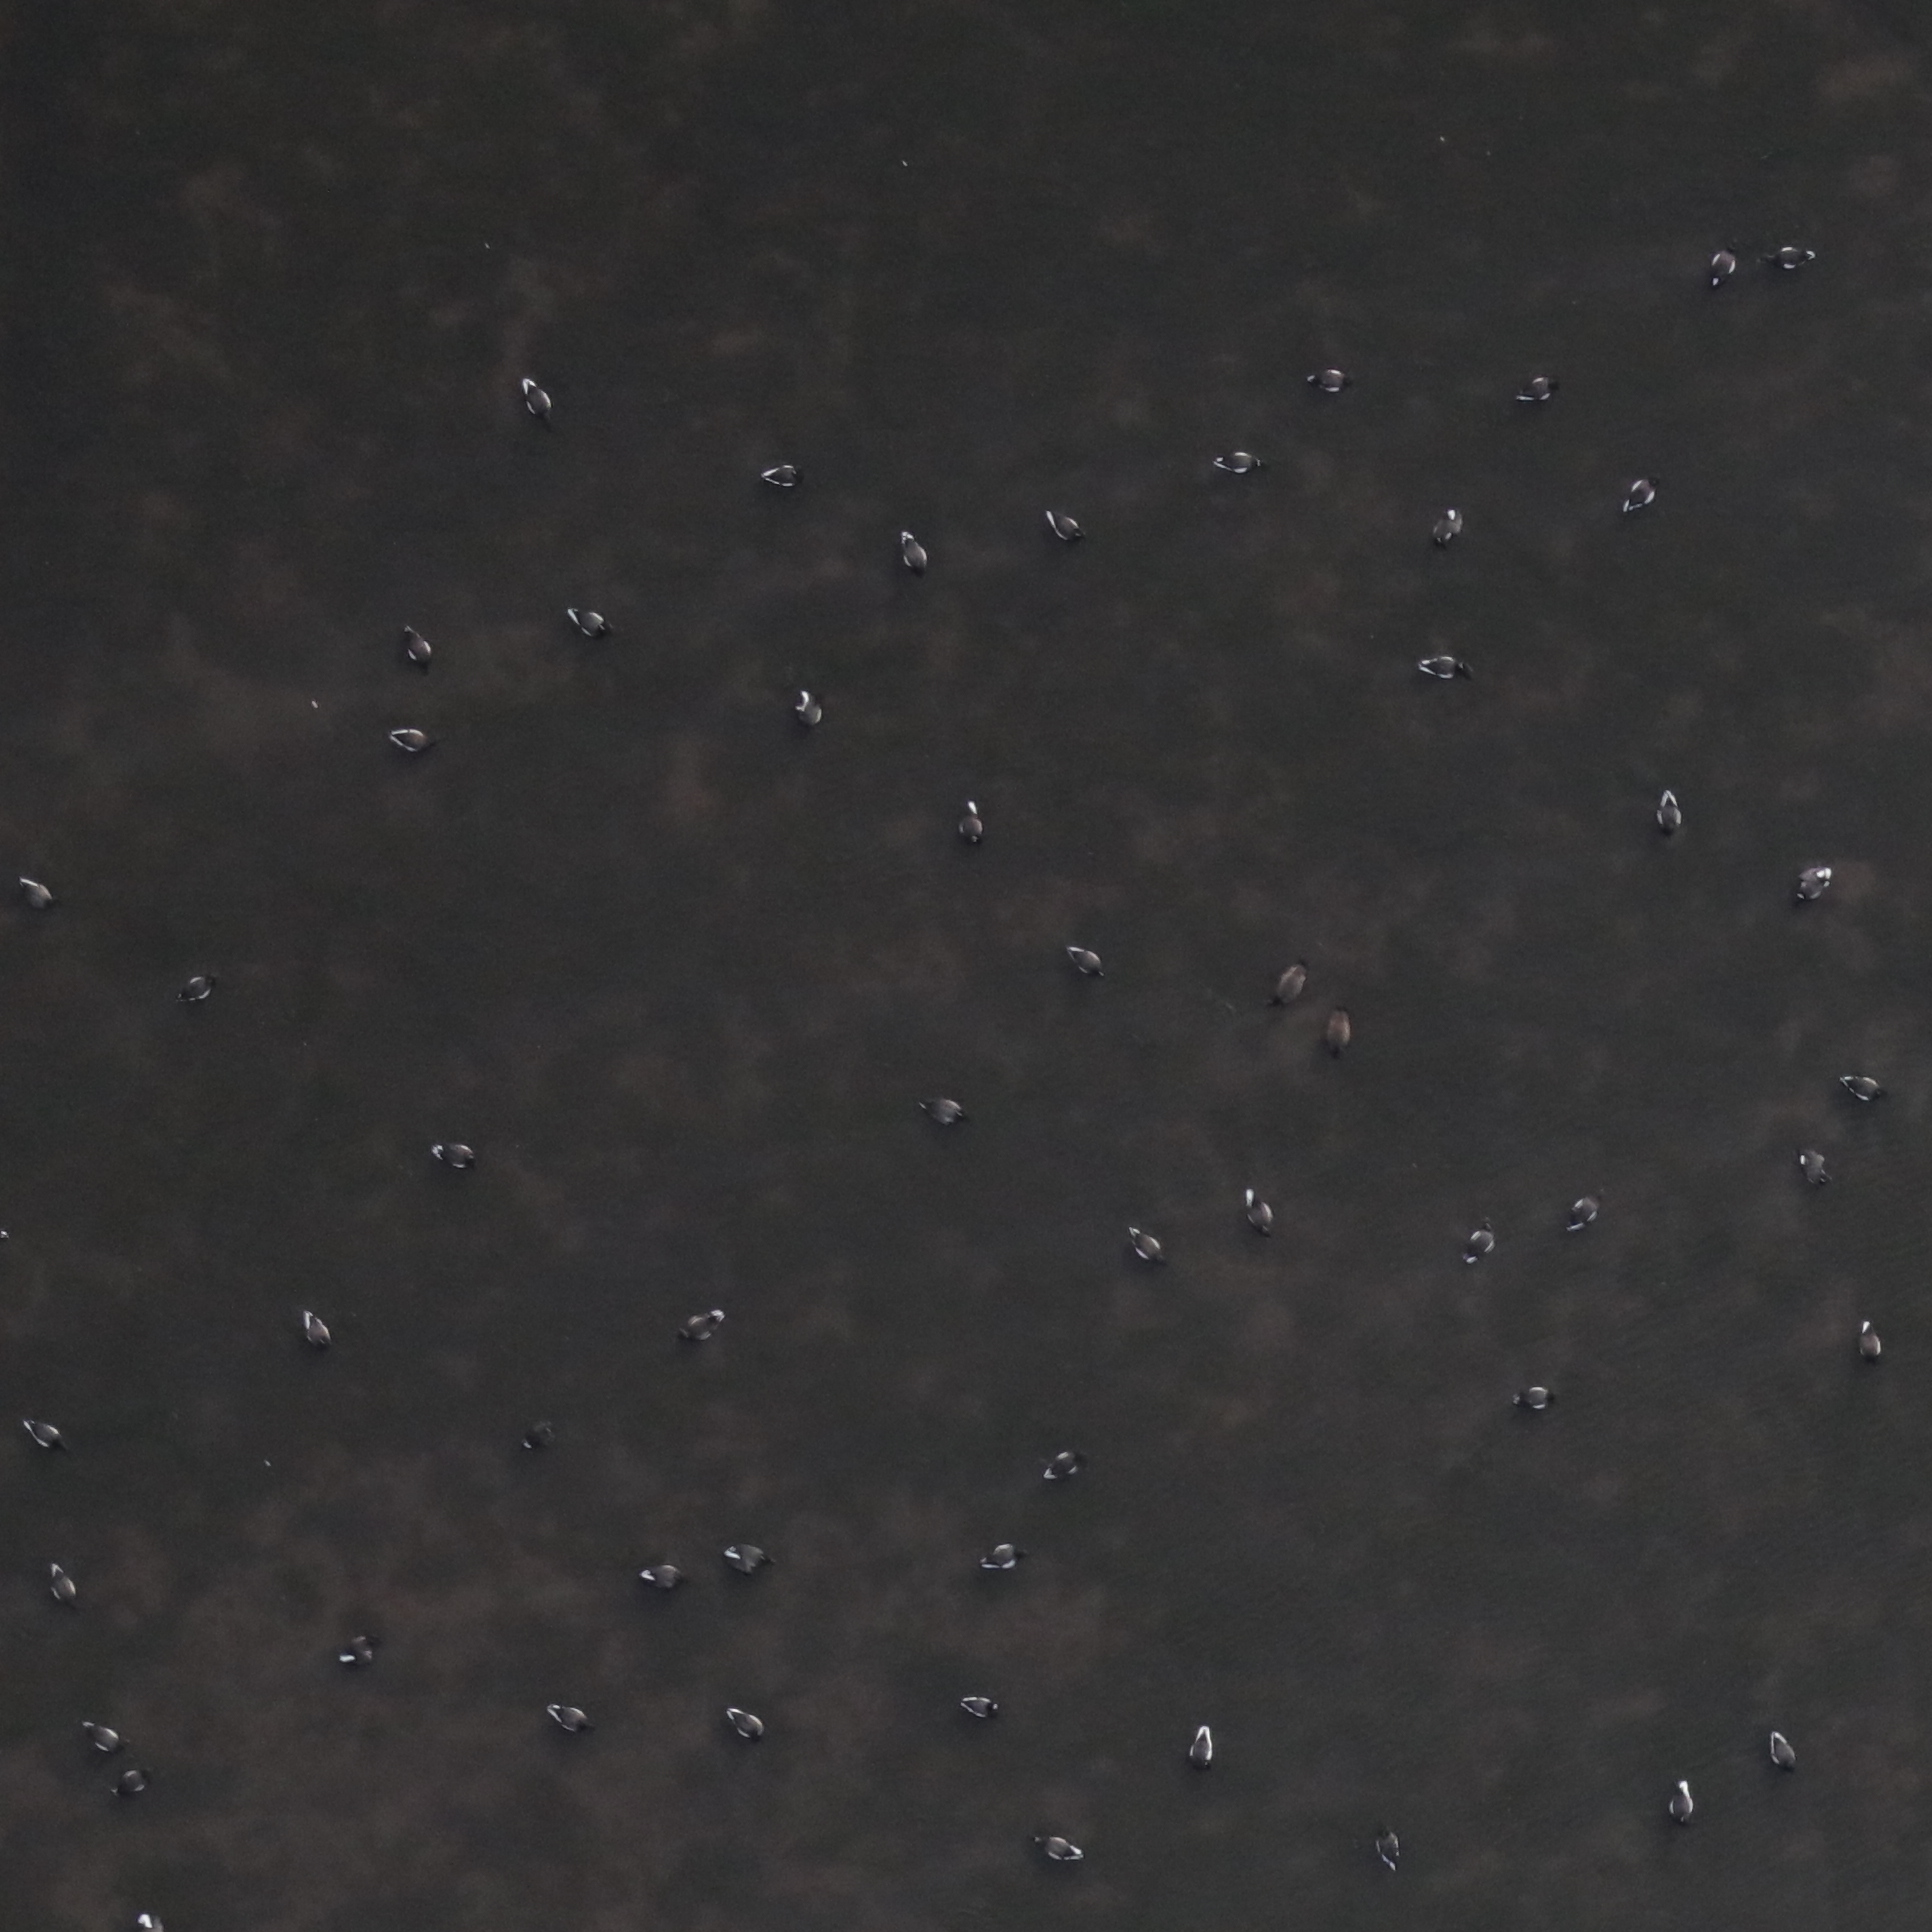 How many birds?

55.